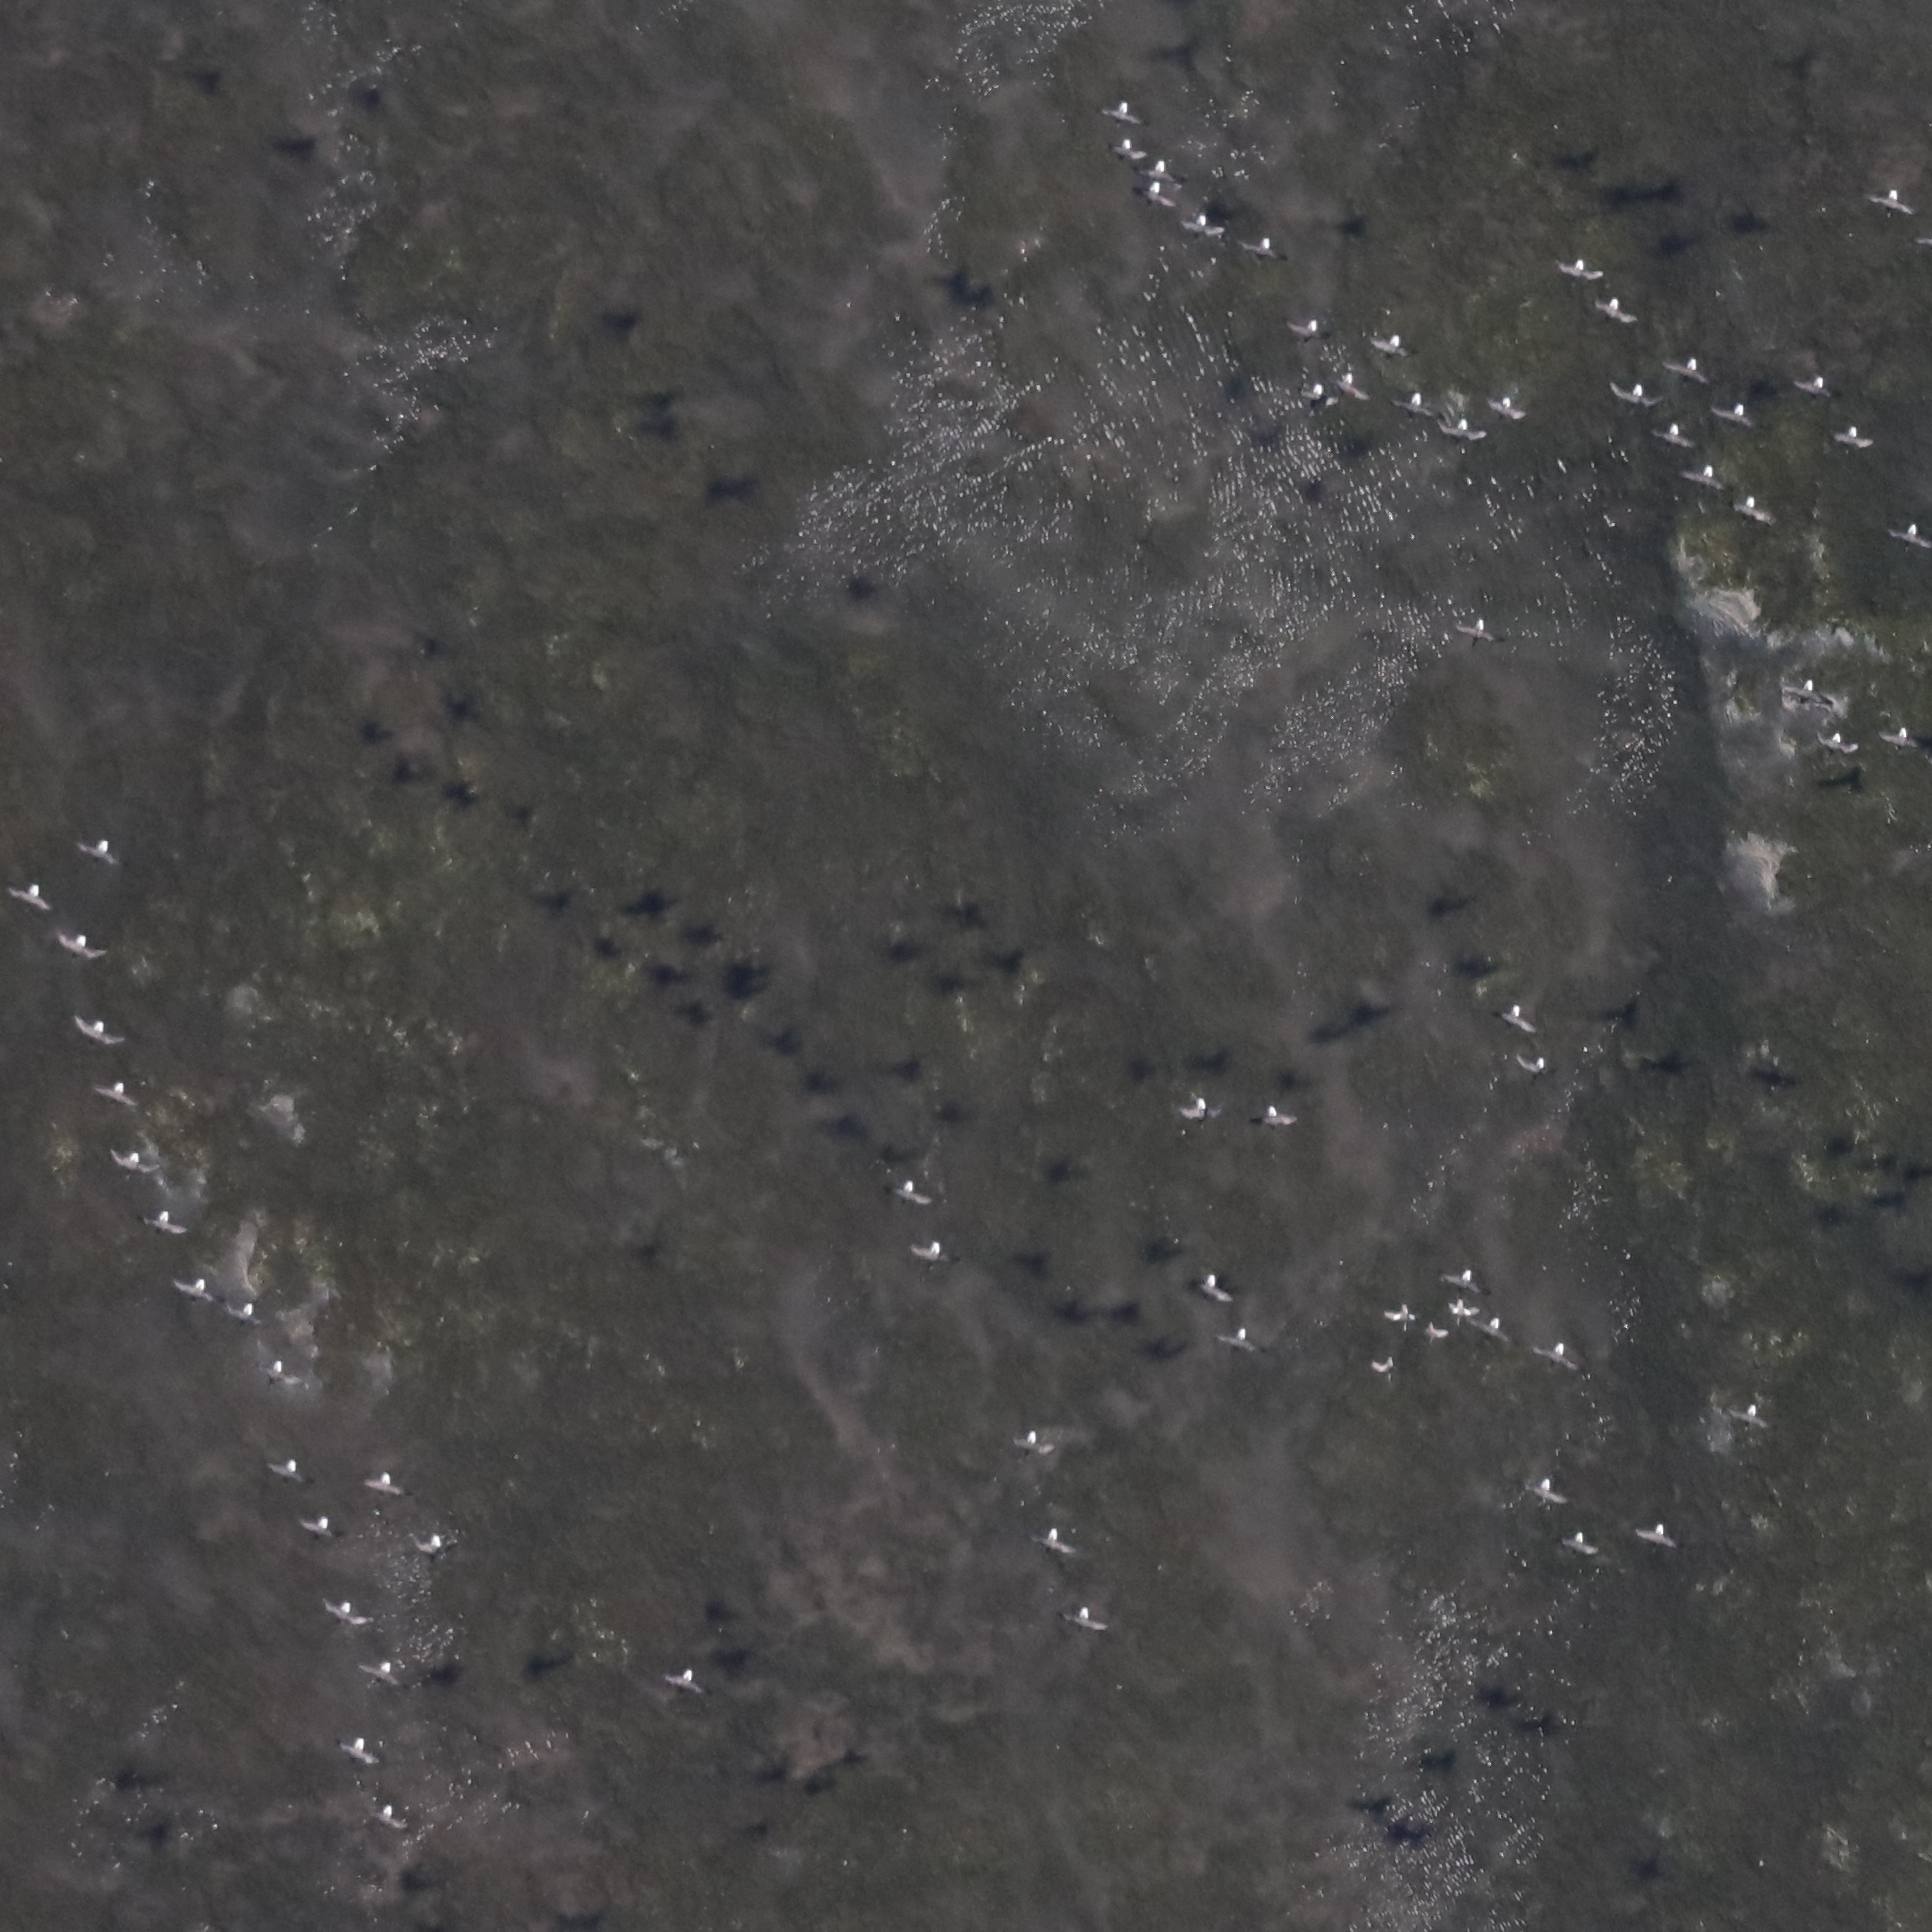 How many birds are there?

70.